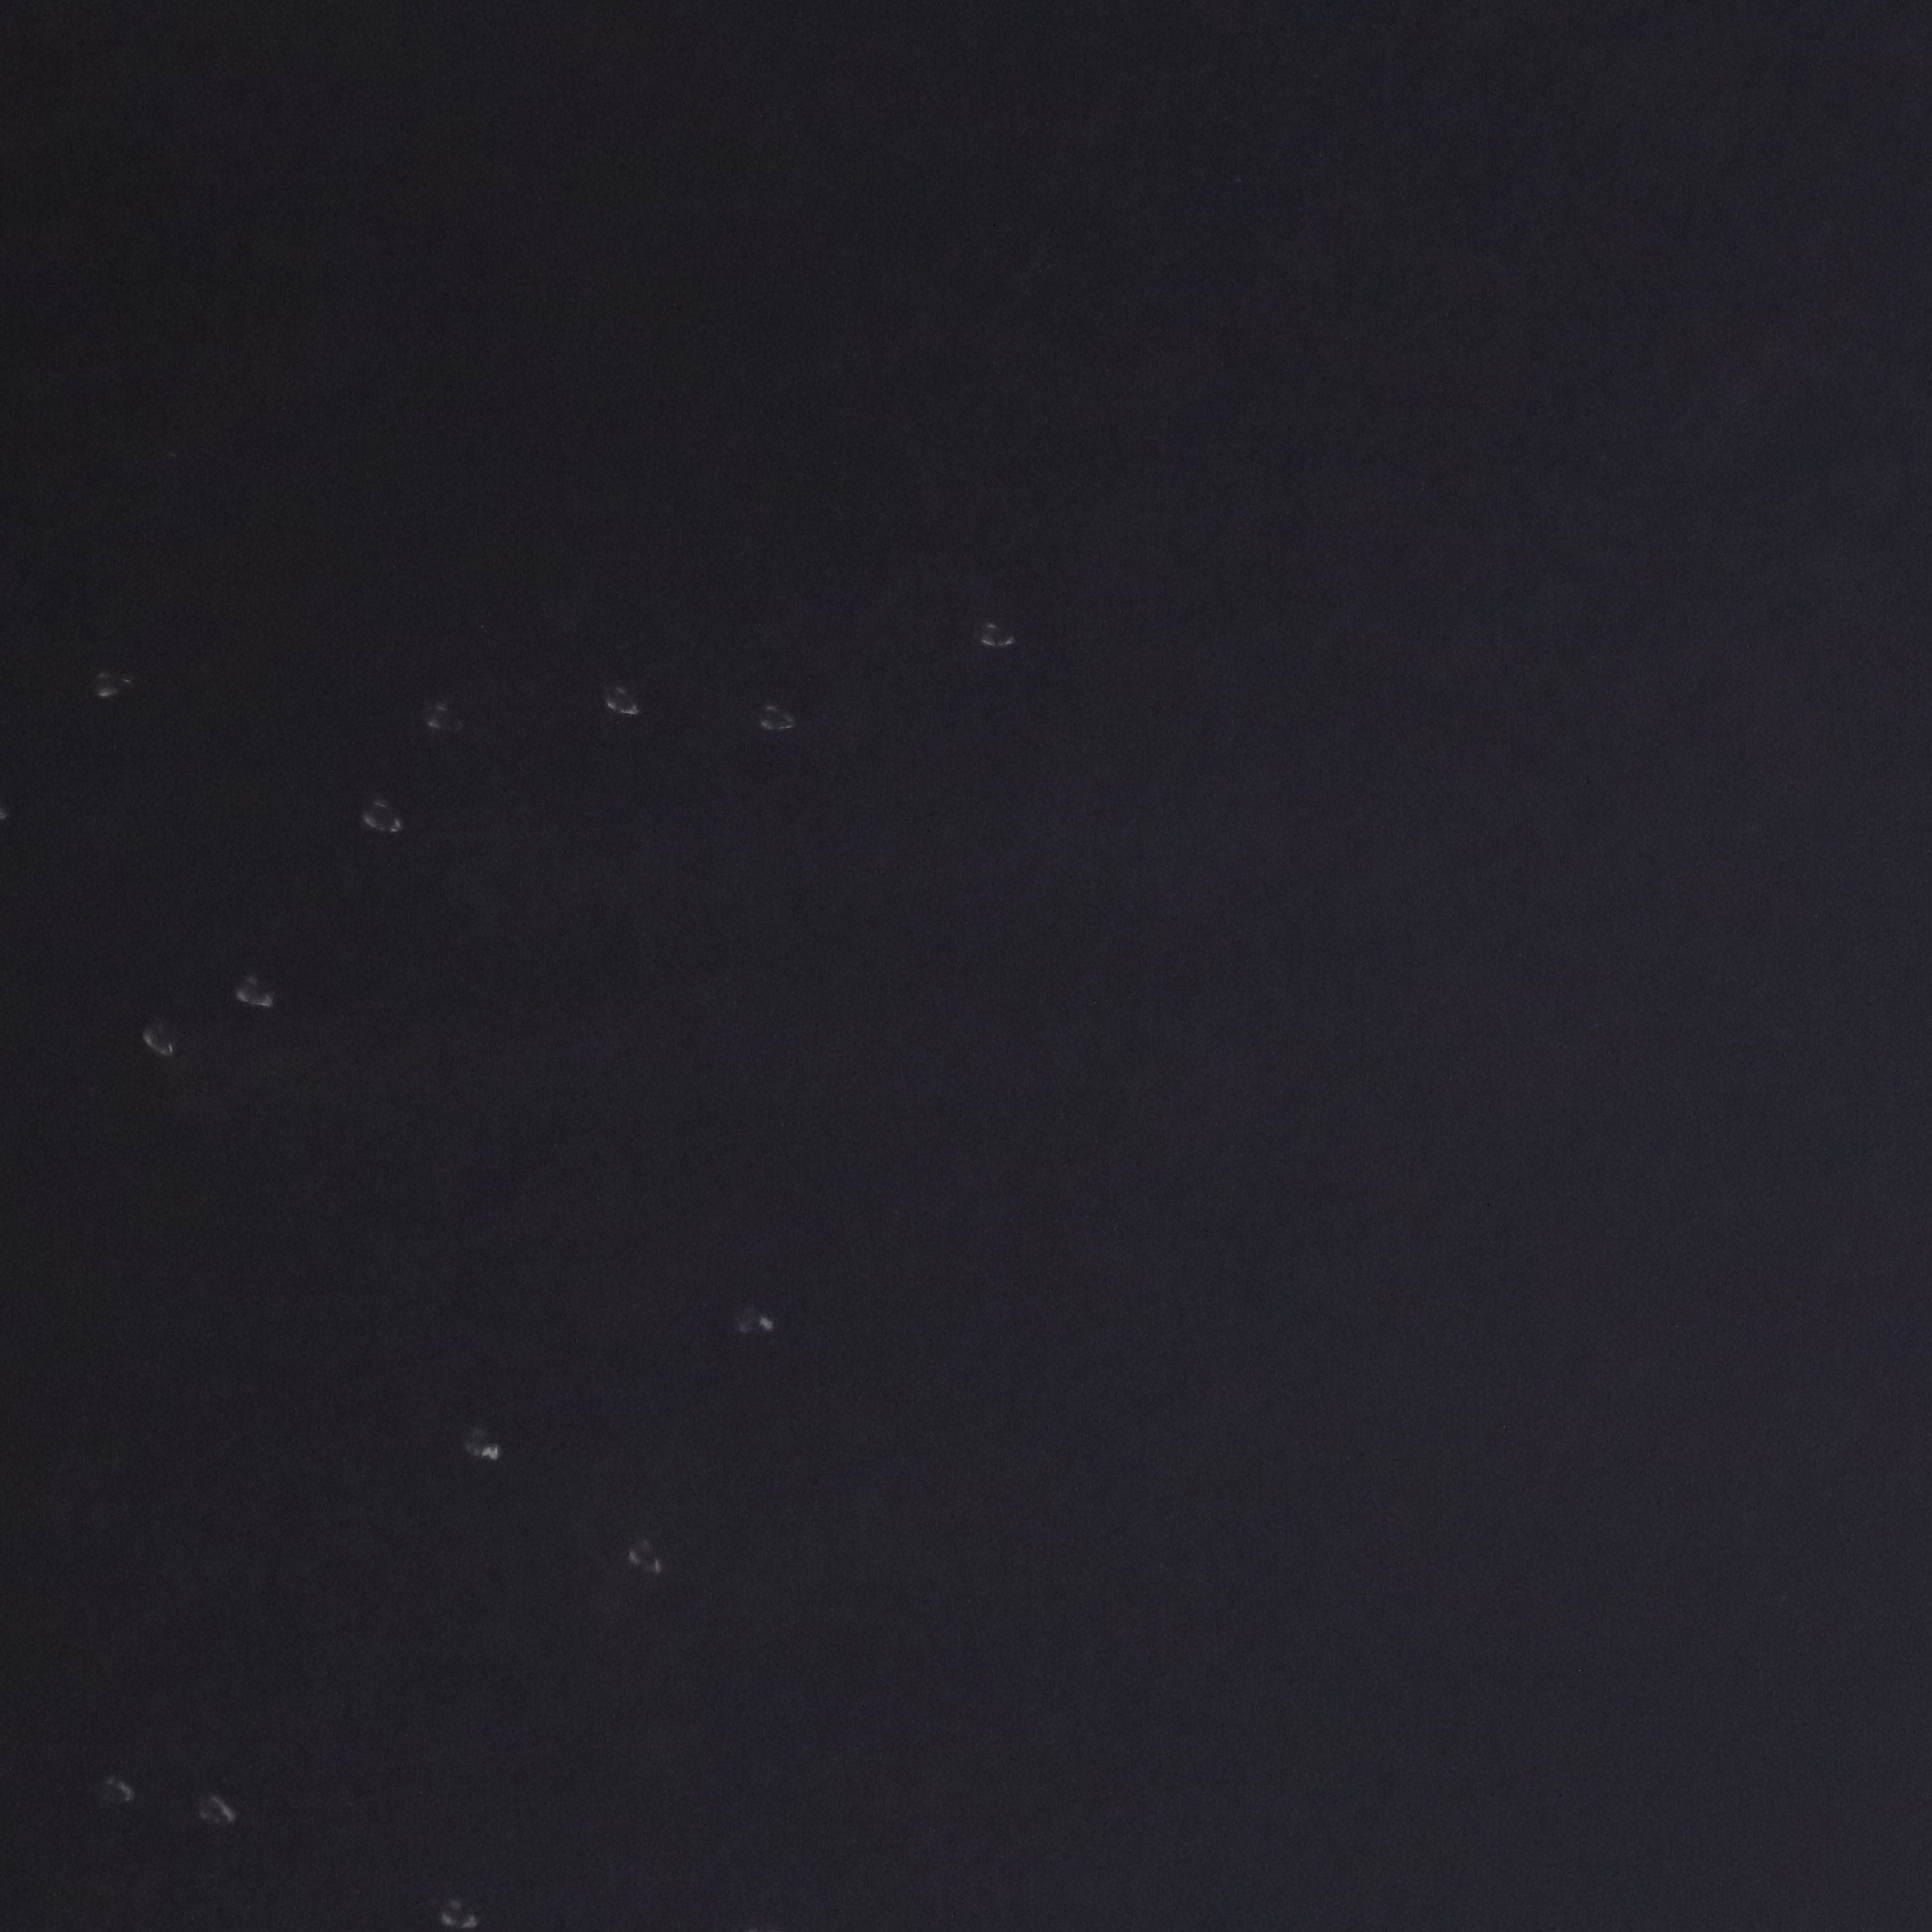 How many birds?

14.